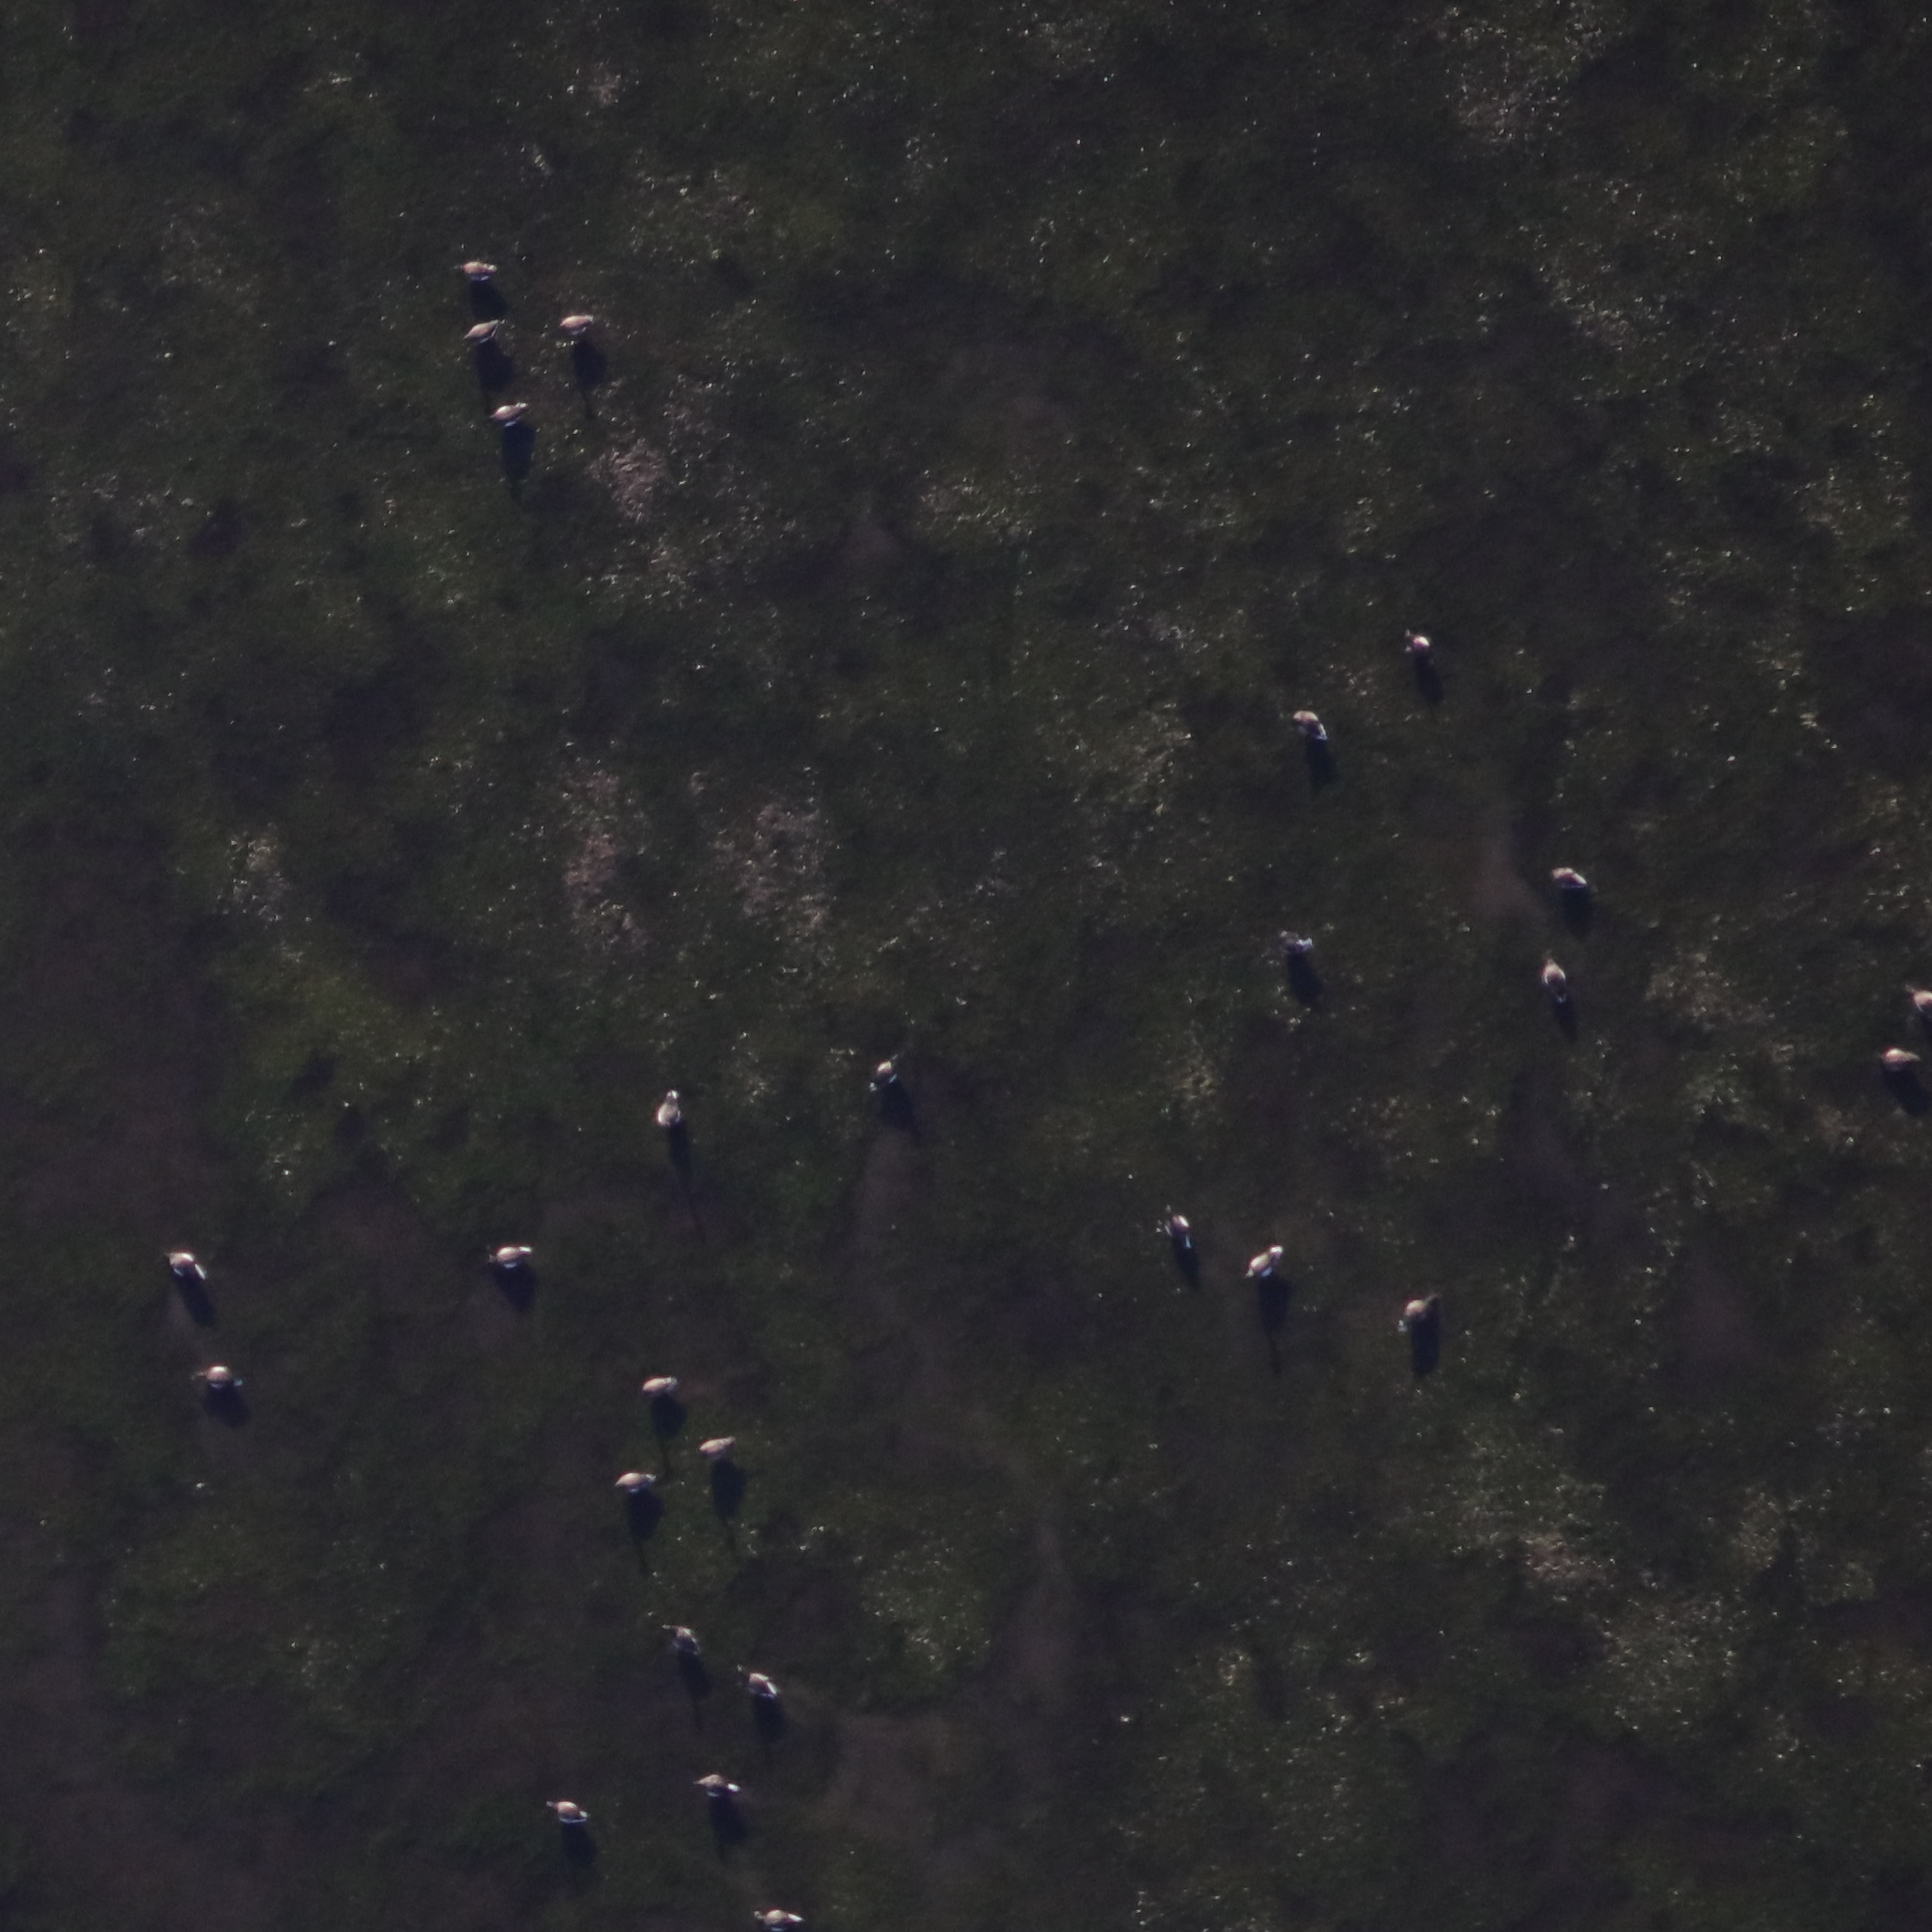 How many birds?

27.